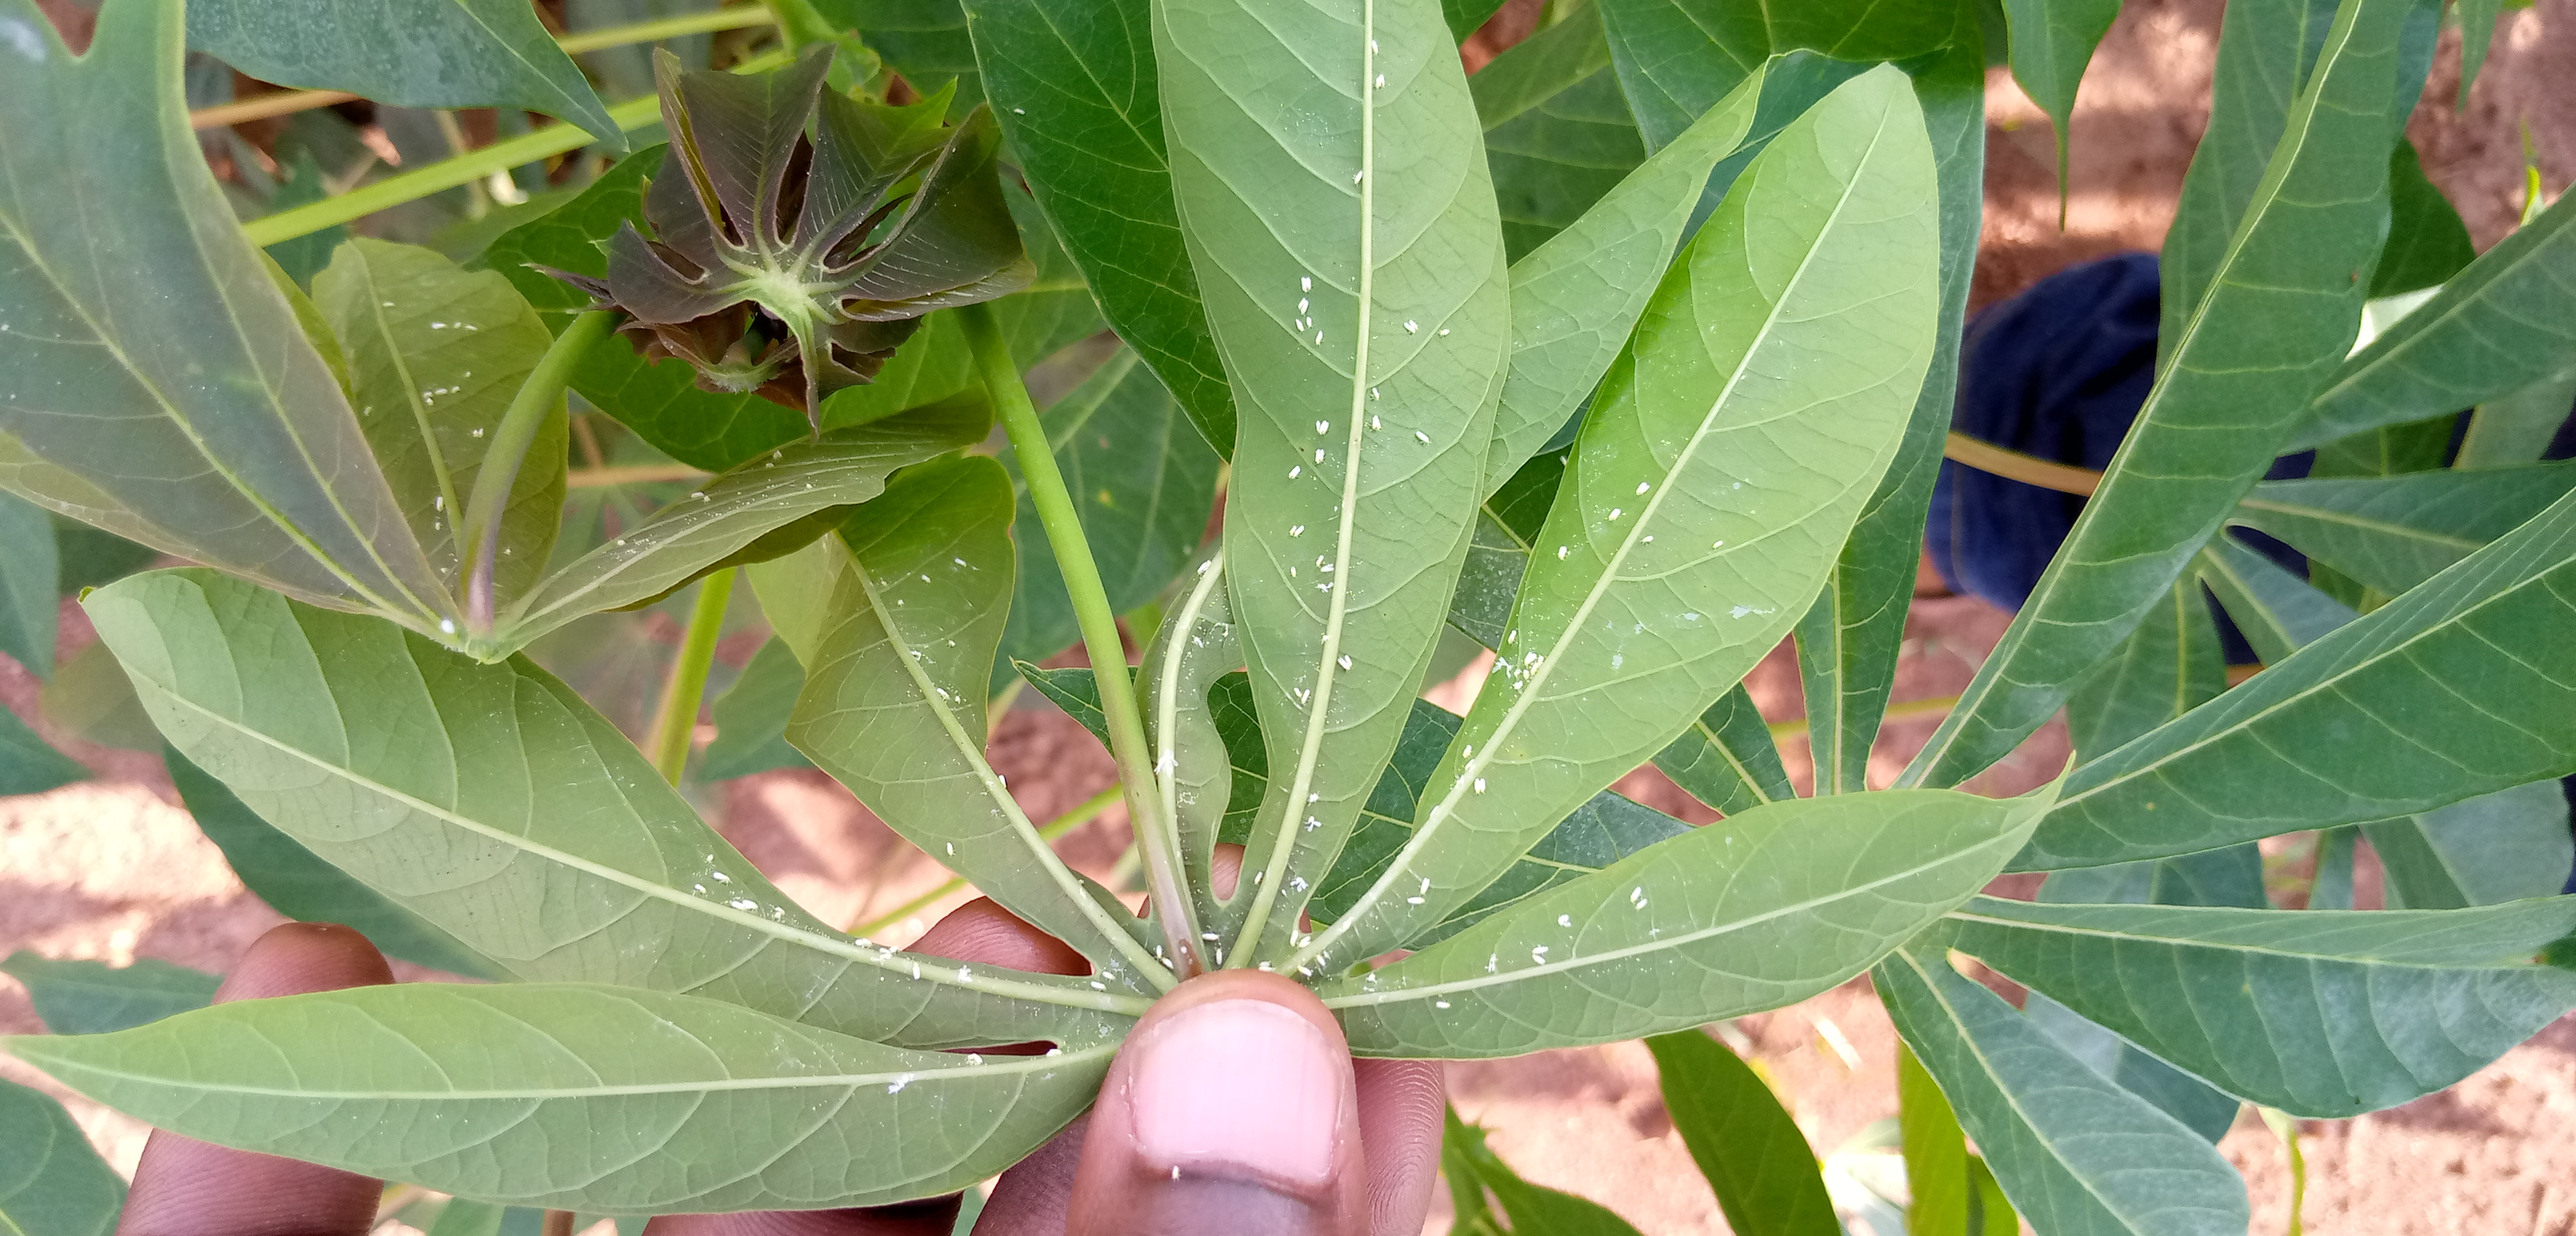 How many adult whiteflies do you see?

102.